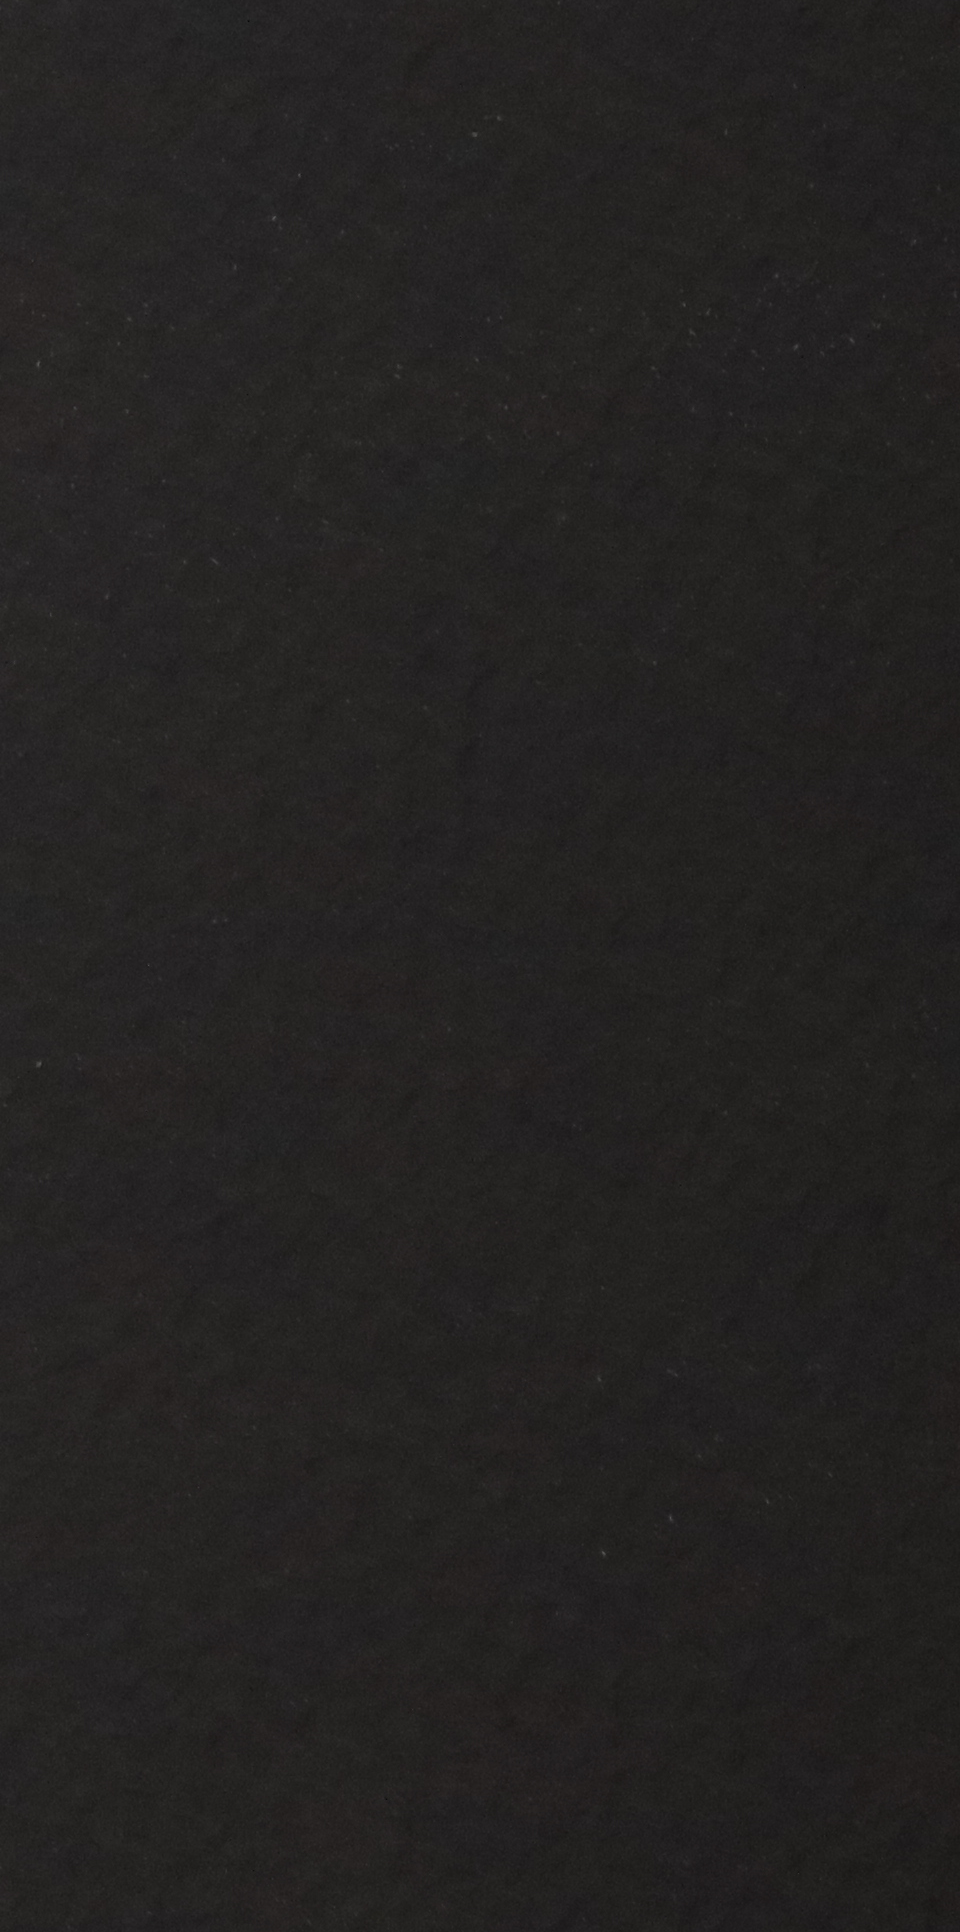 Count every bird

0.